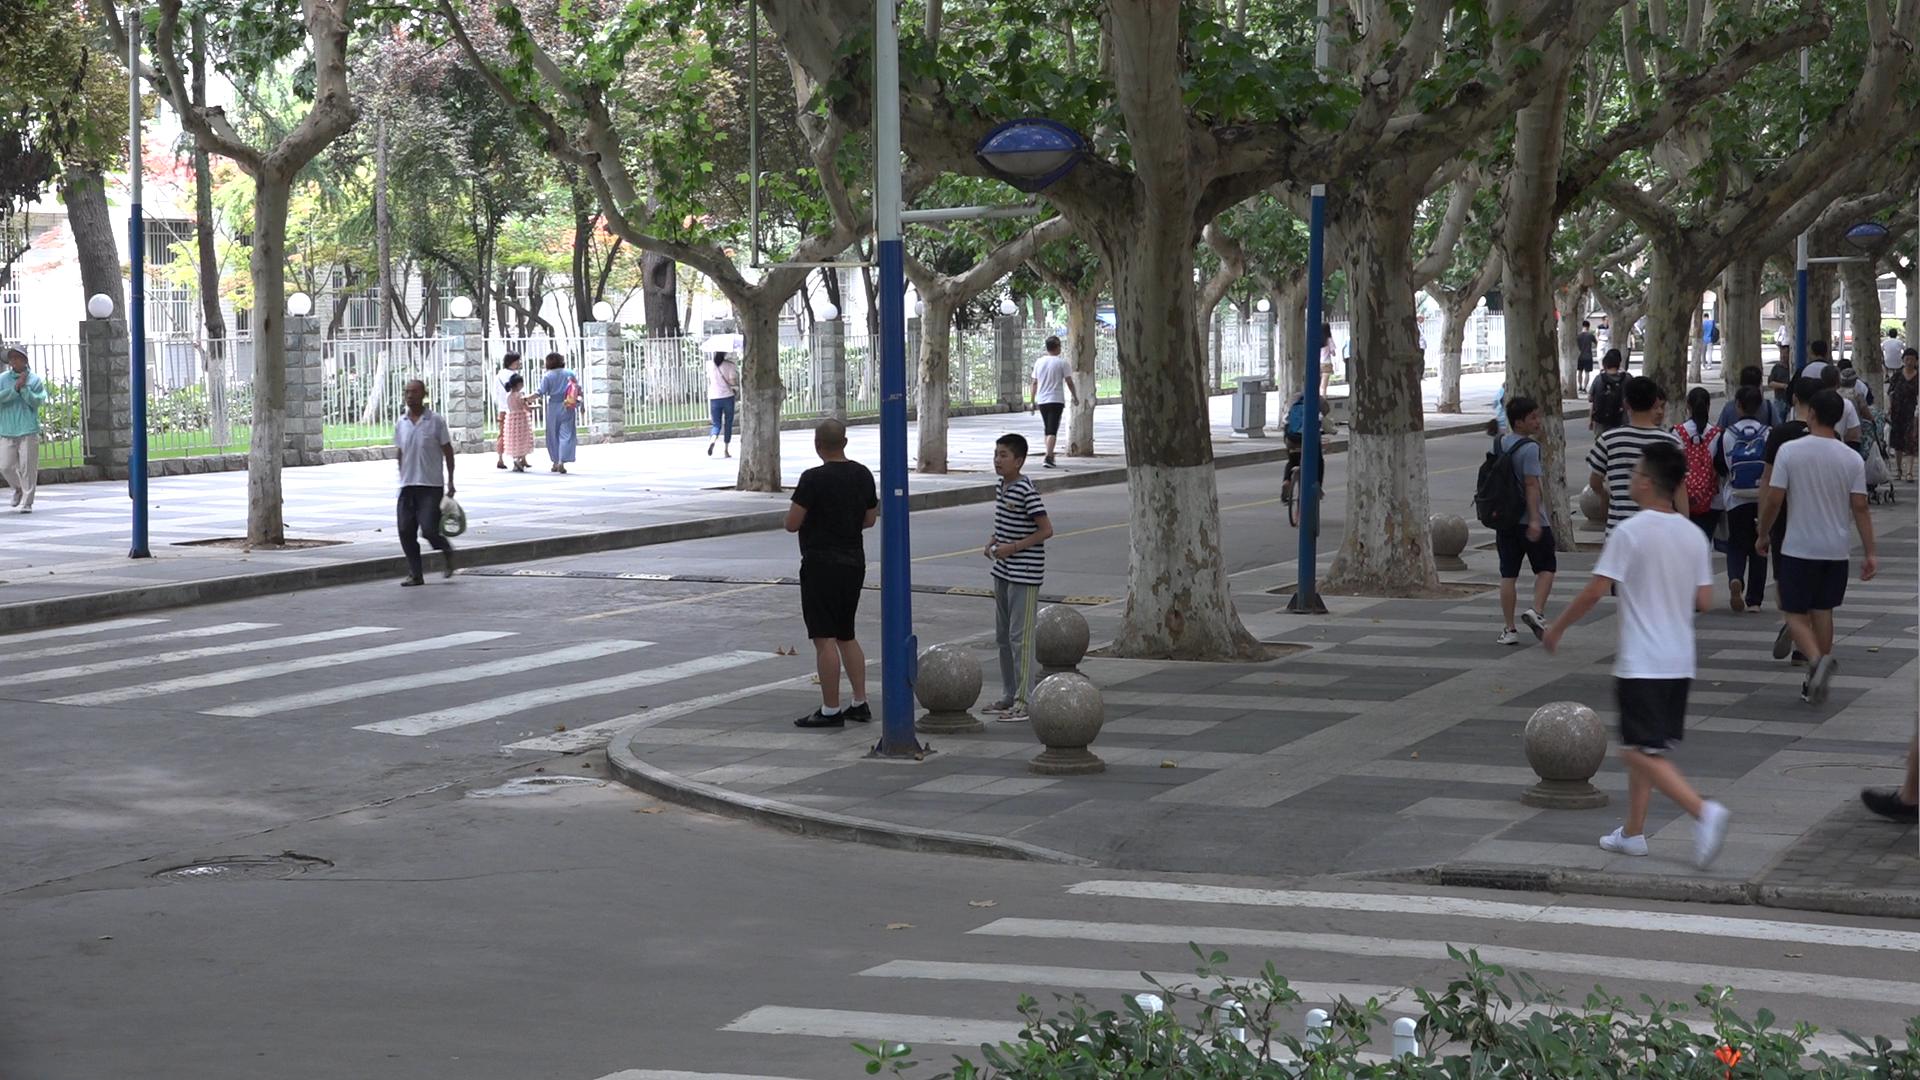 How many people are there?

36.